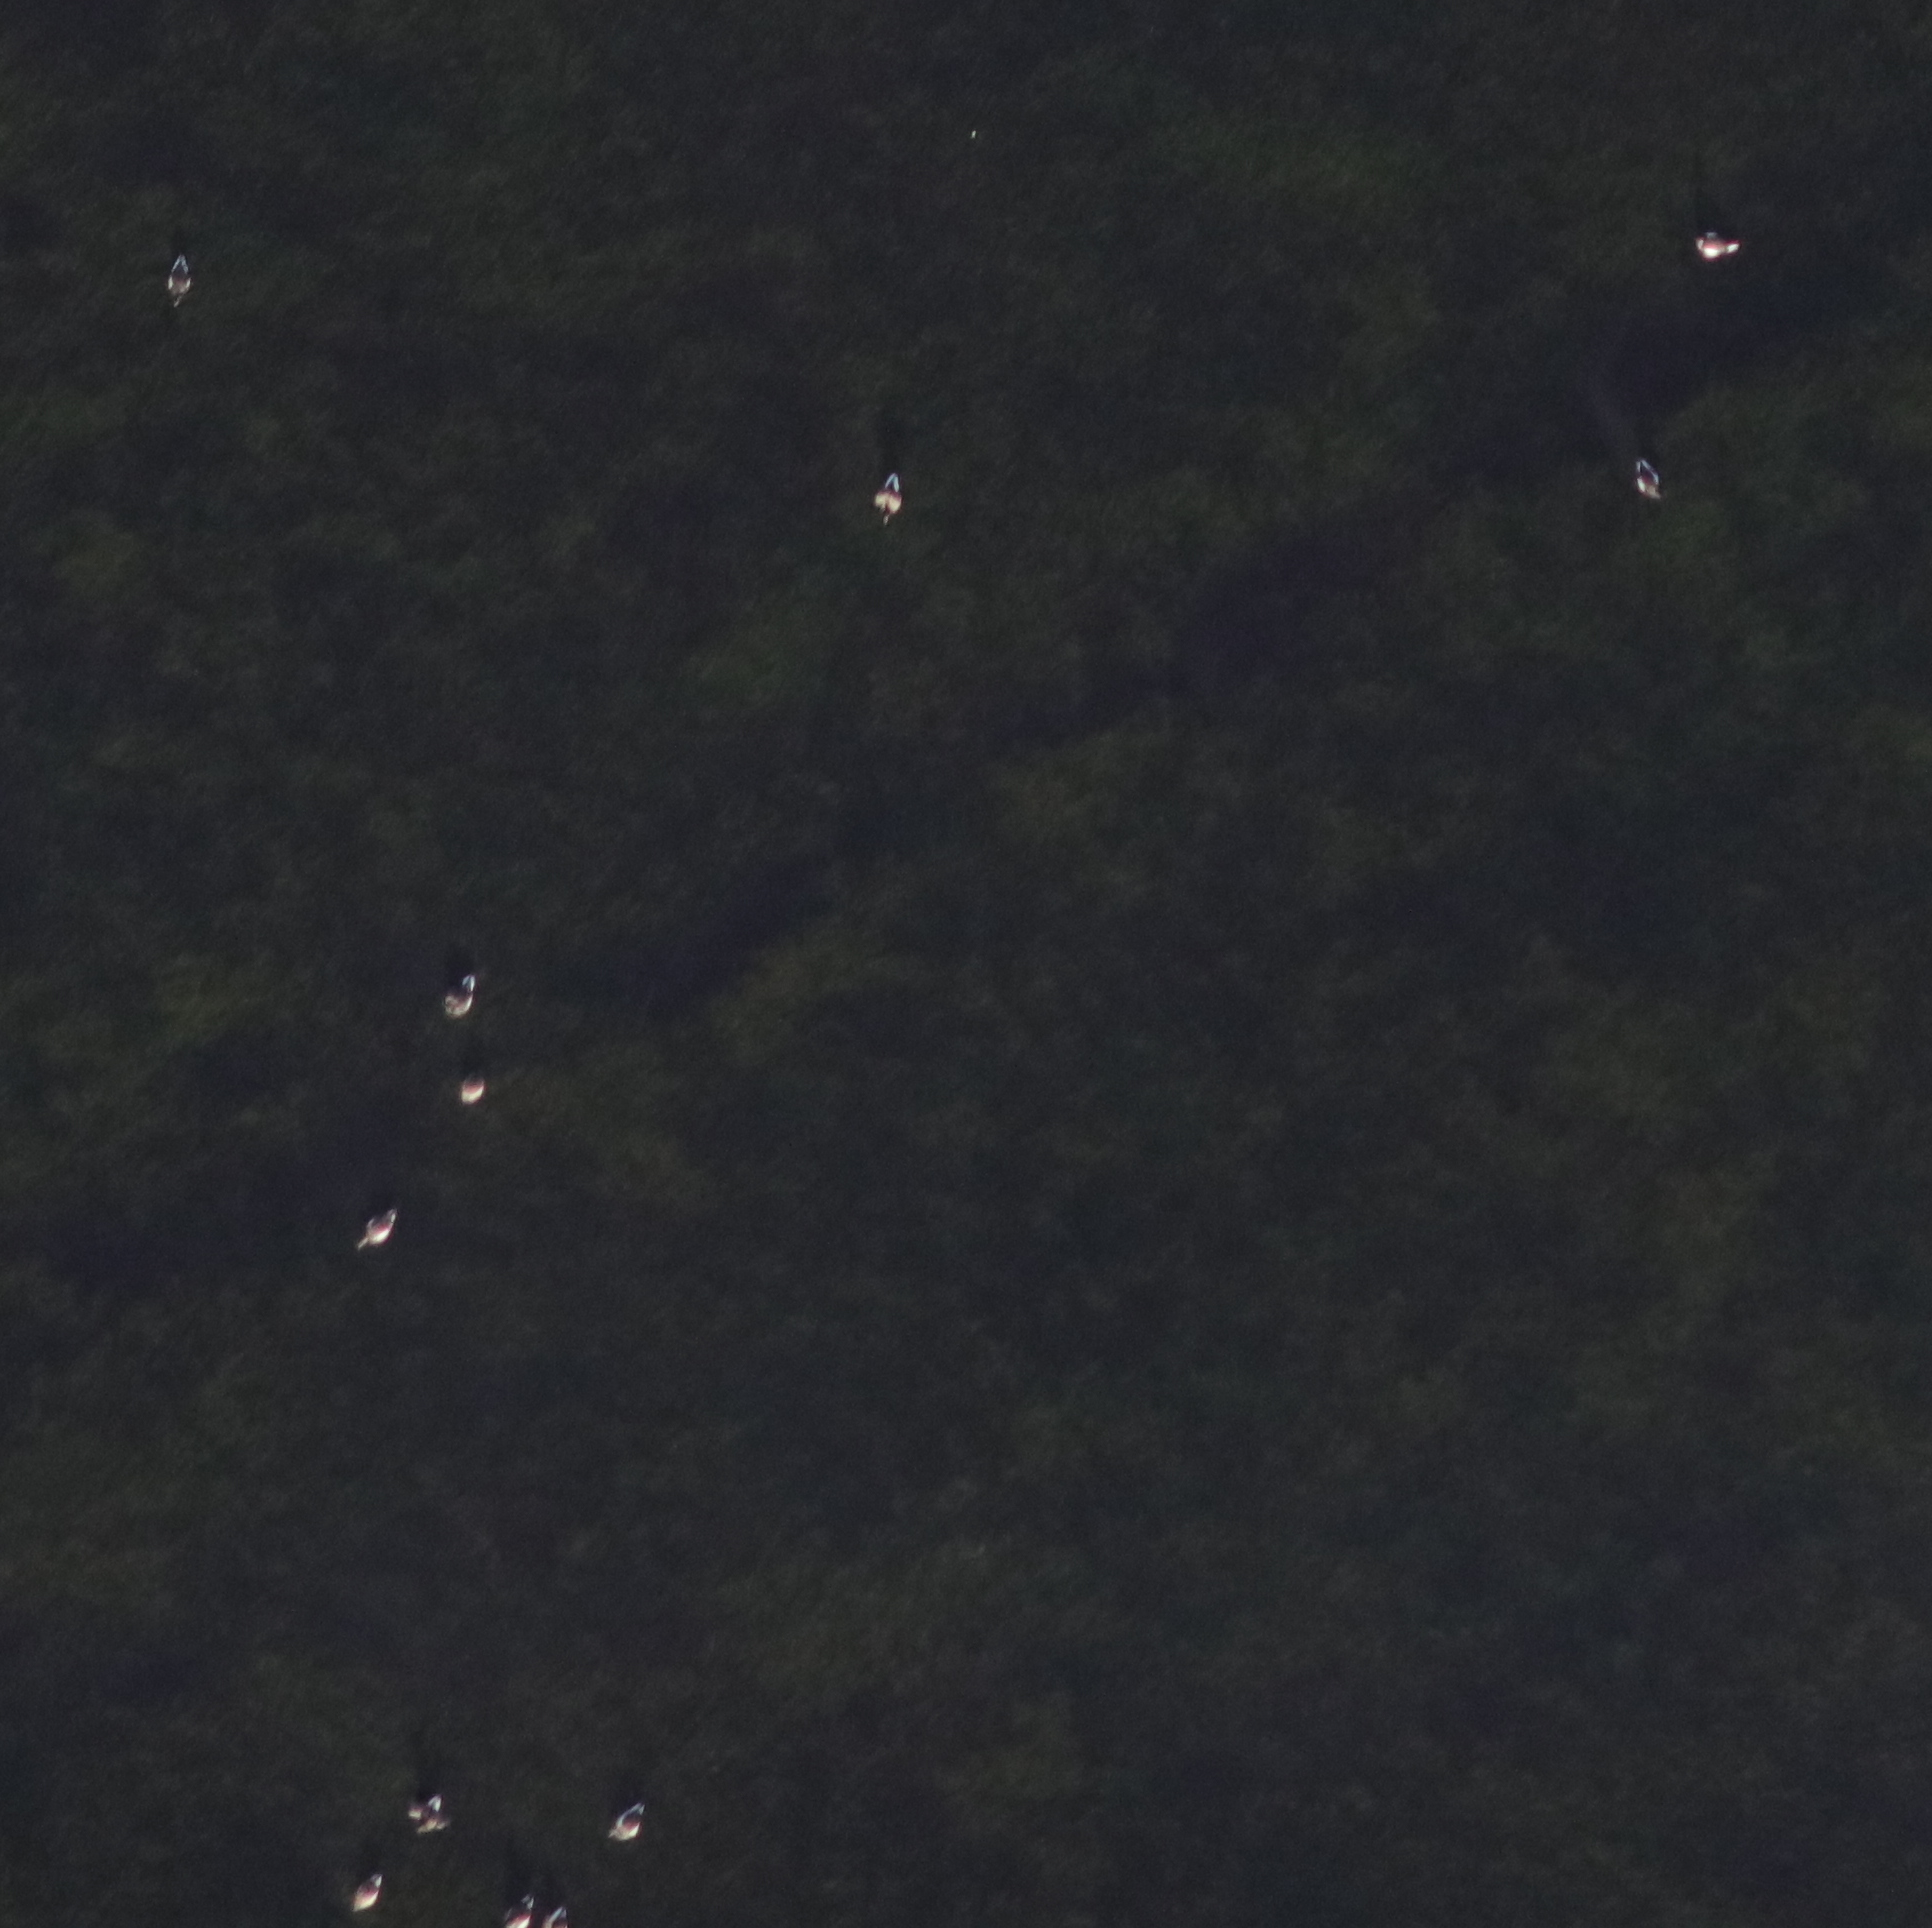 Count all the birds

10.